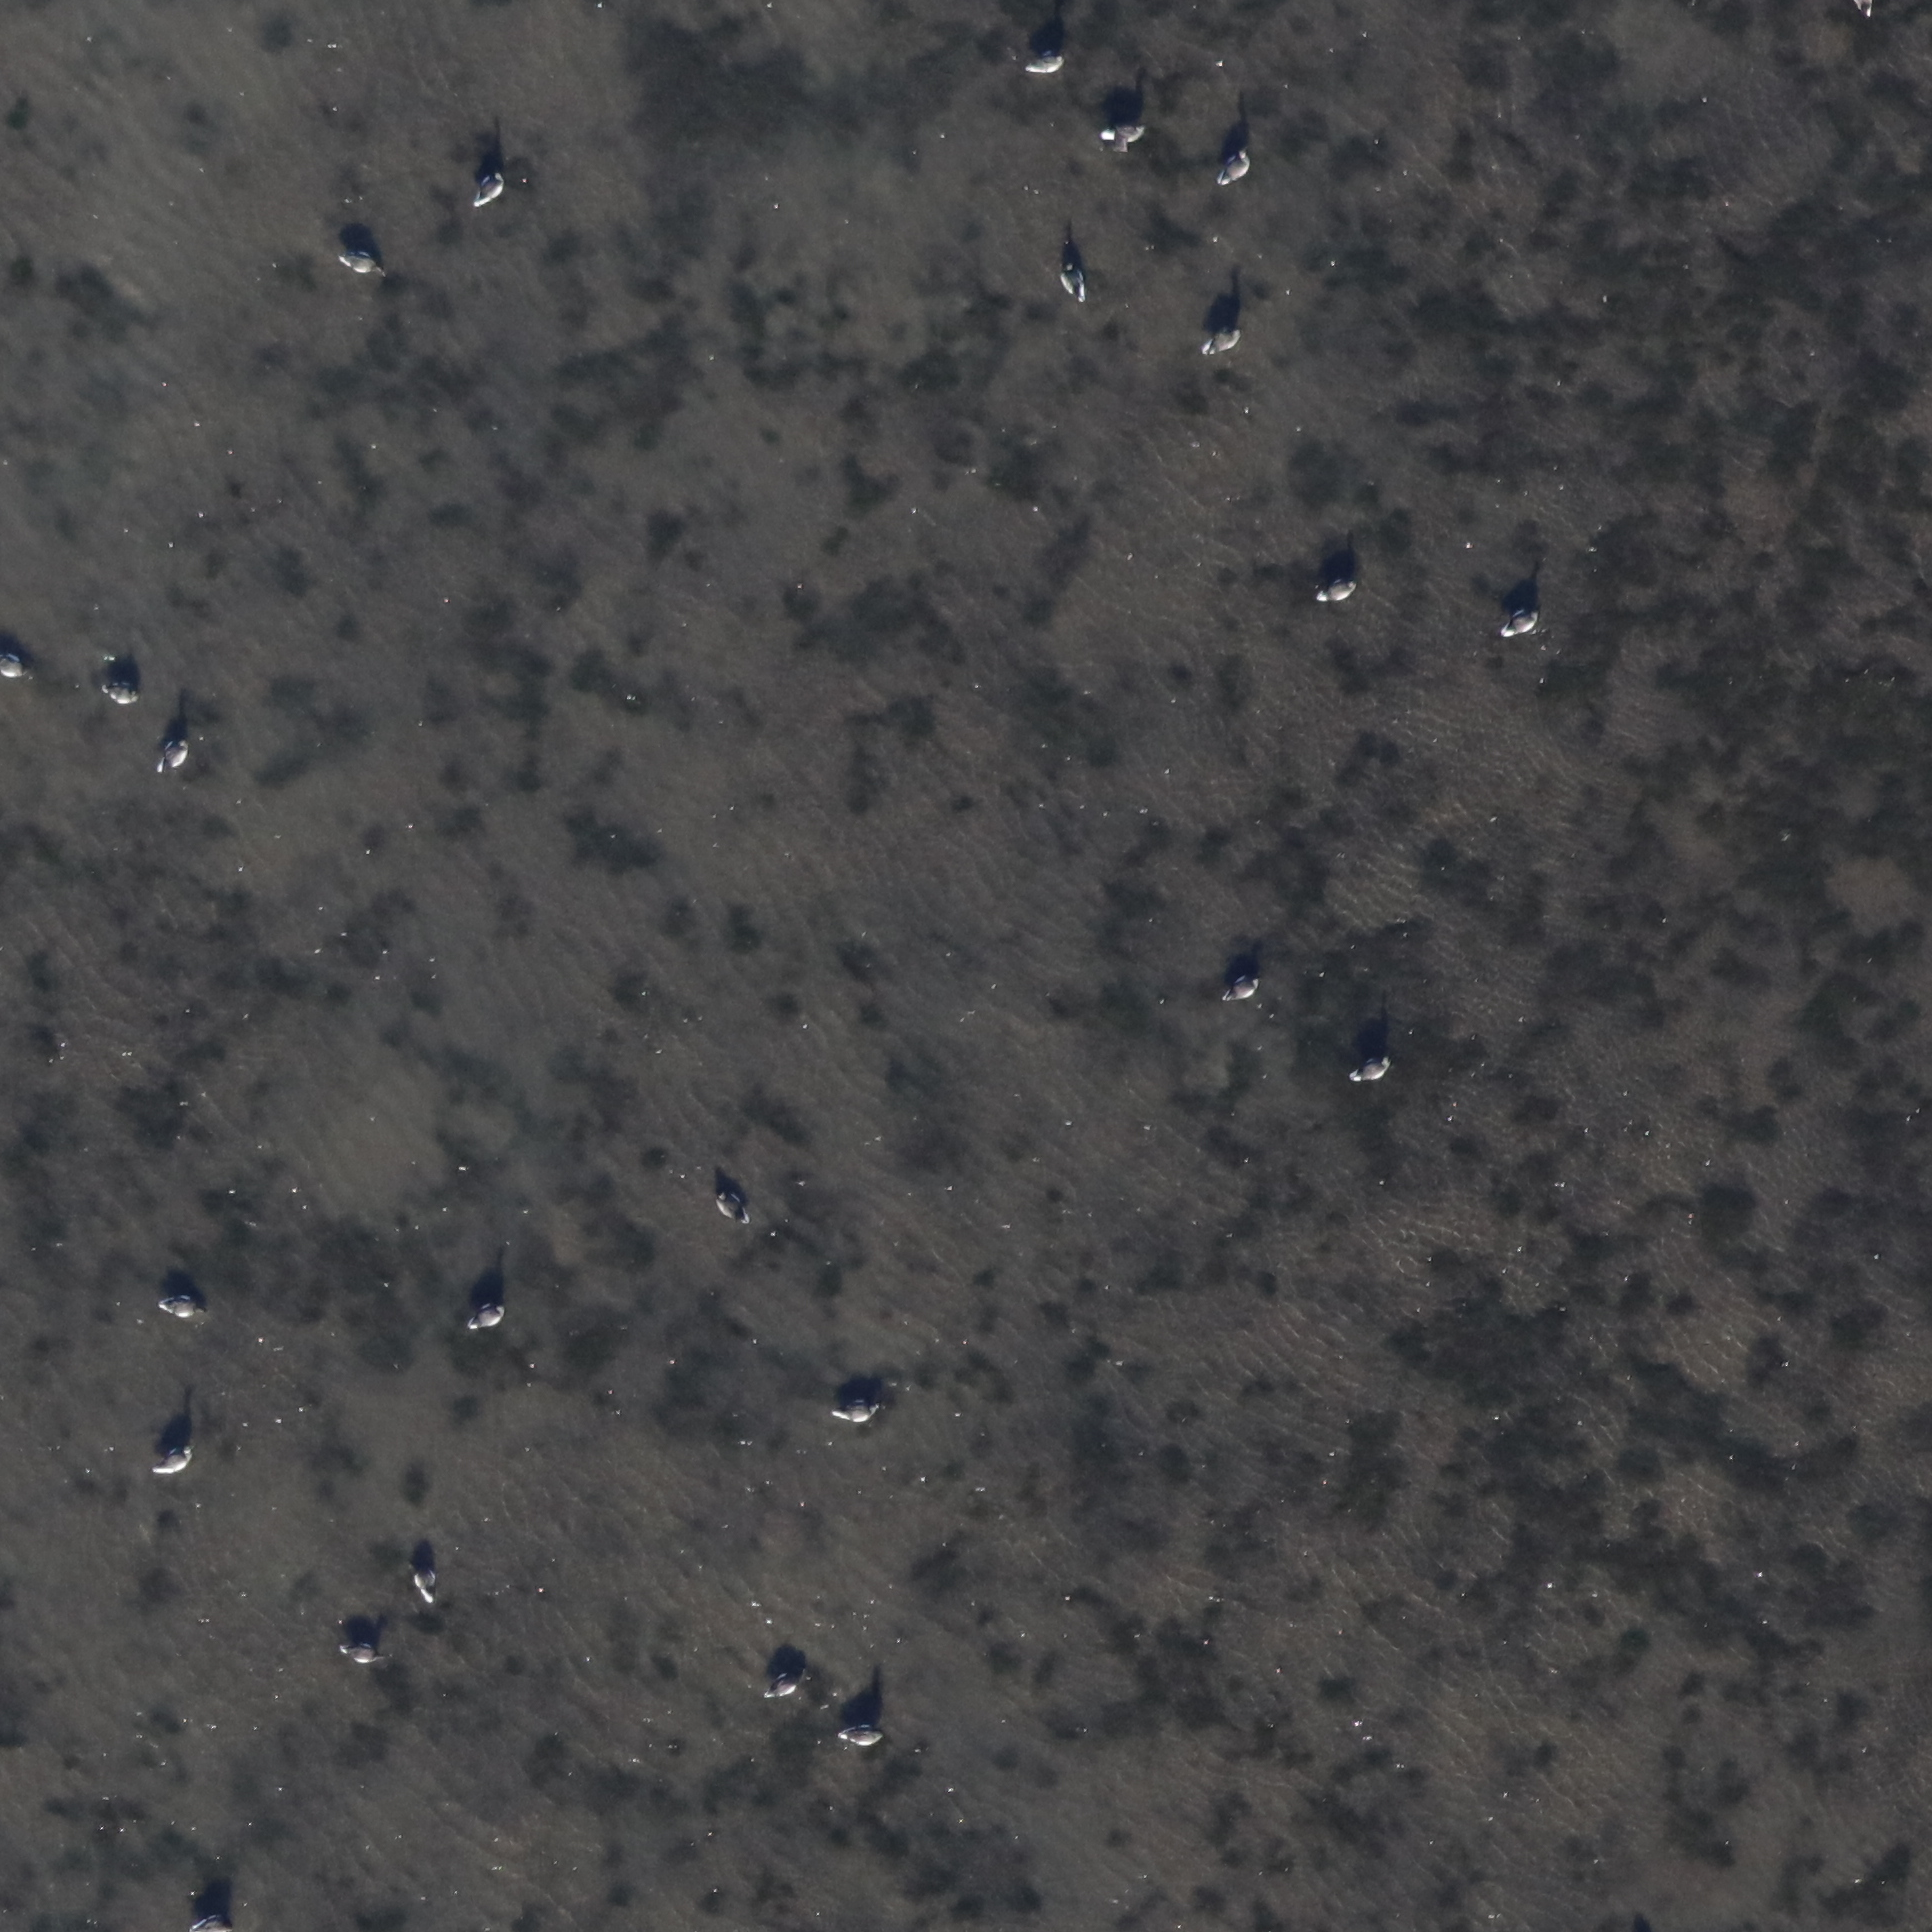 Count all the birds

24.